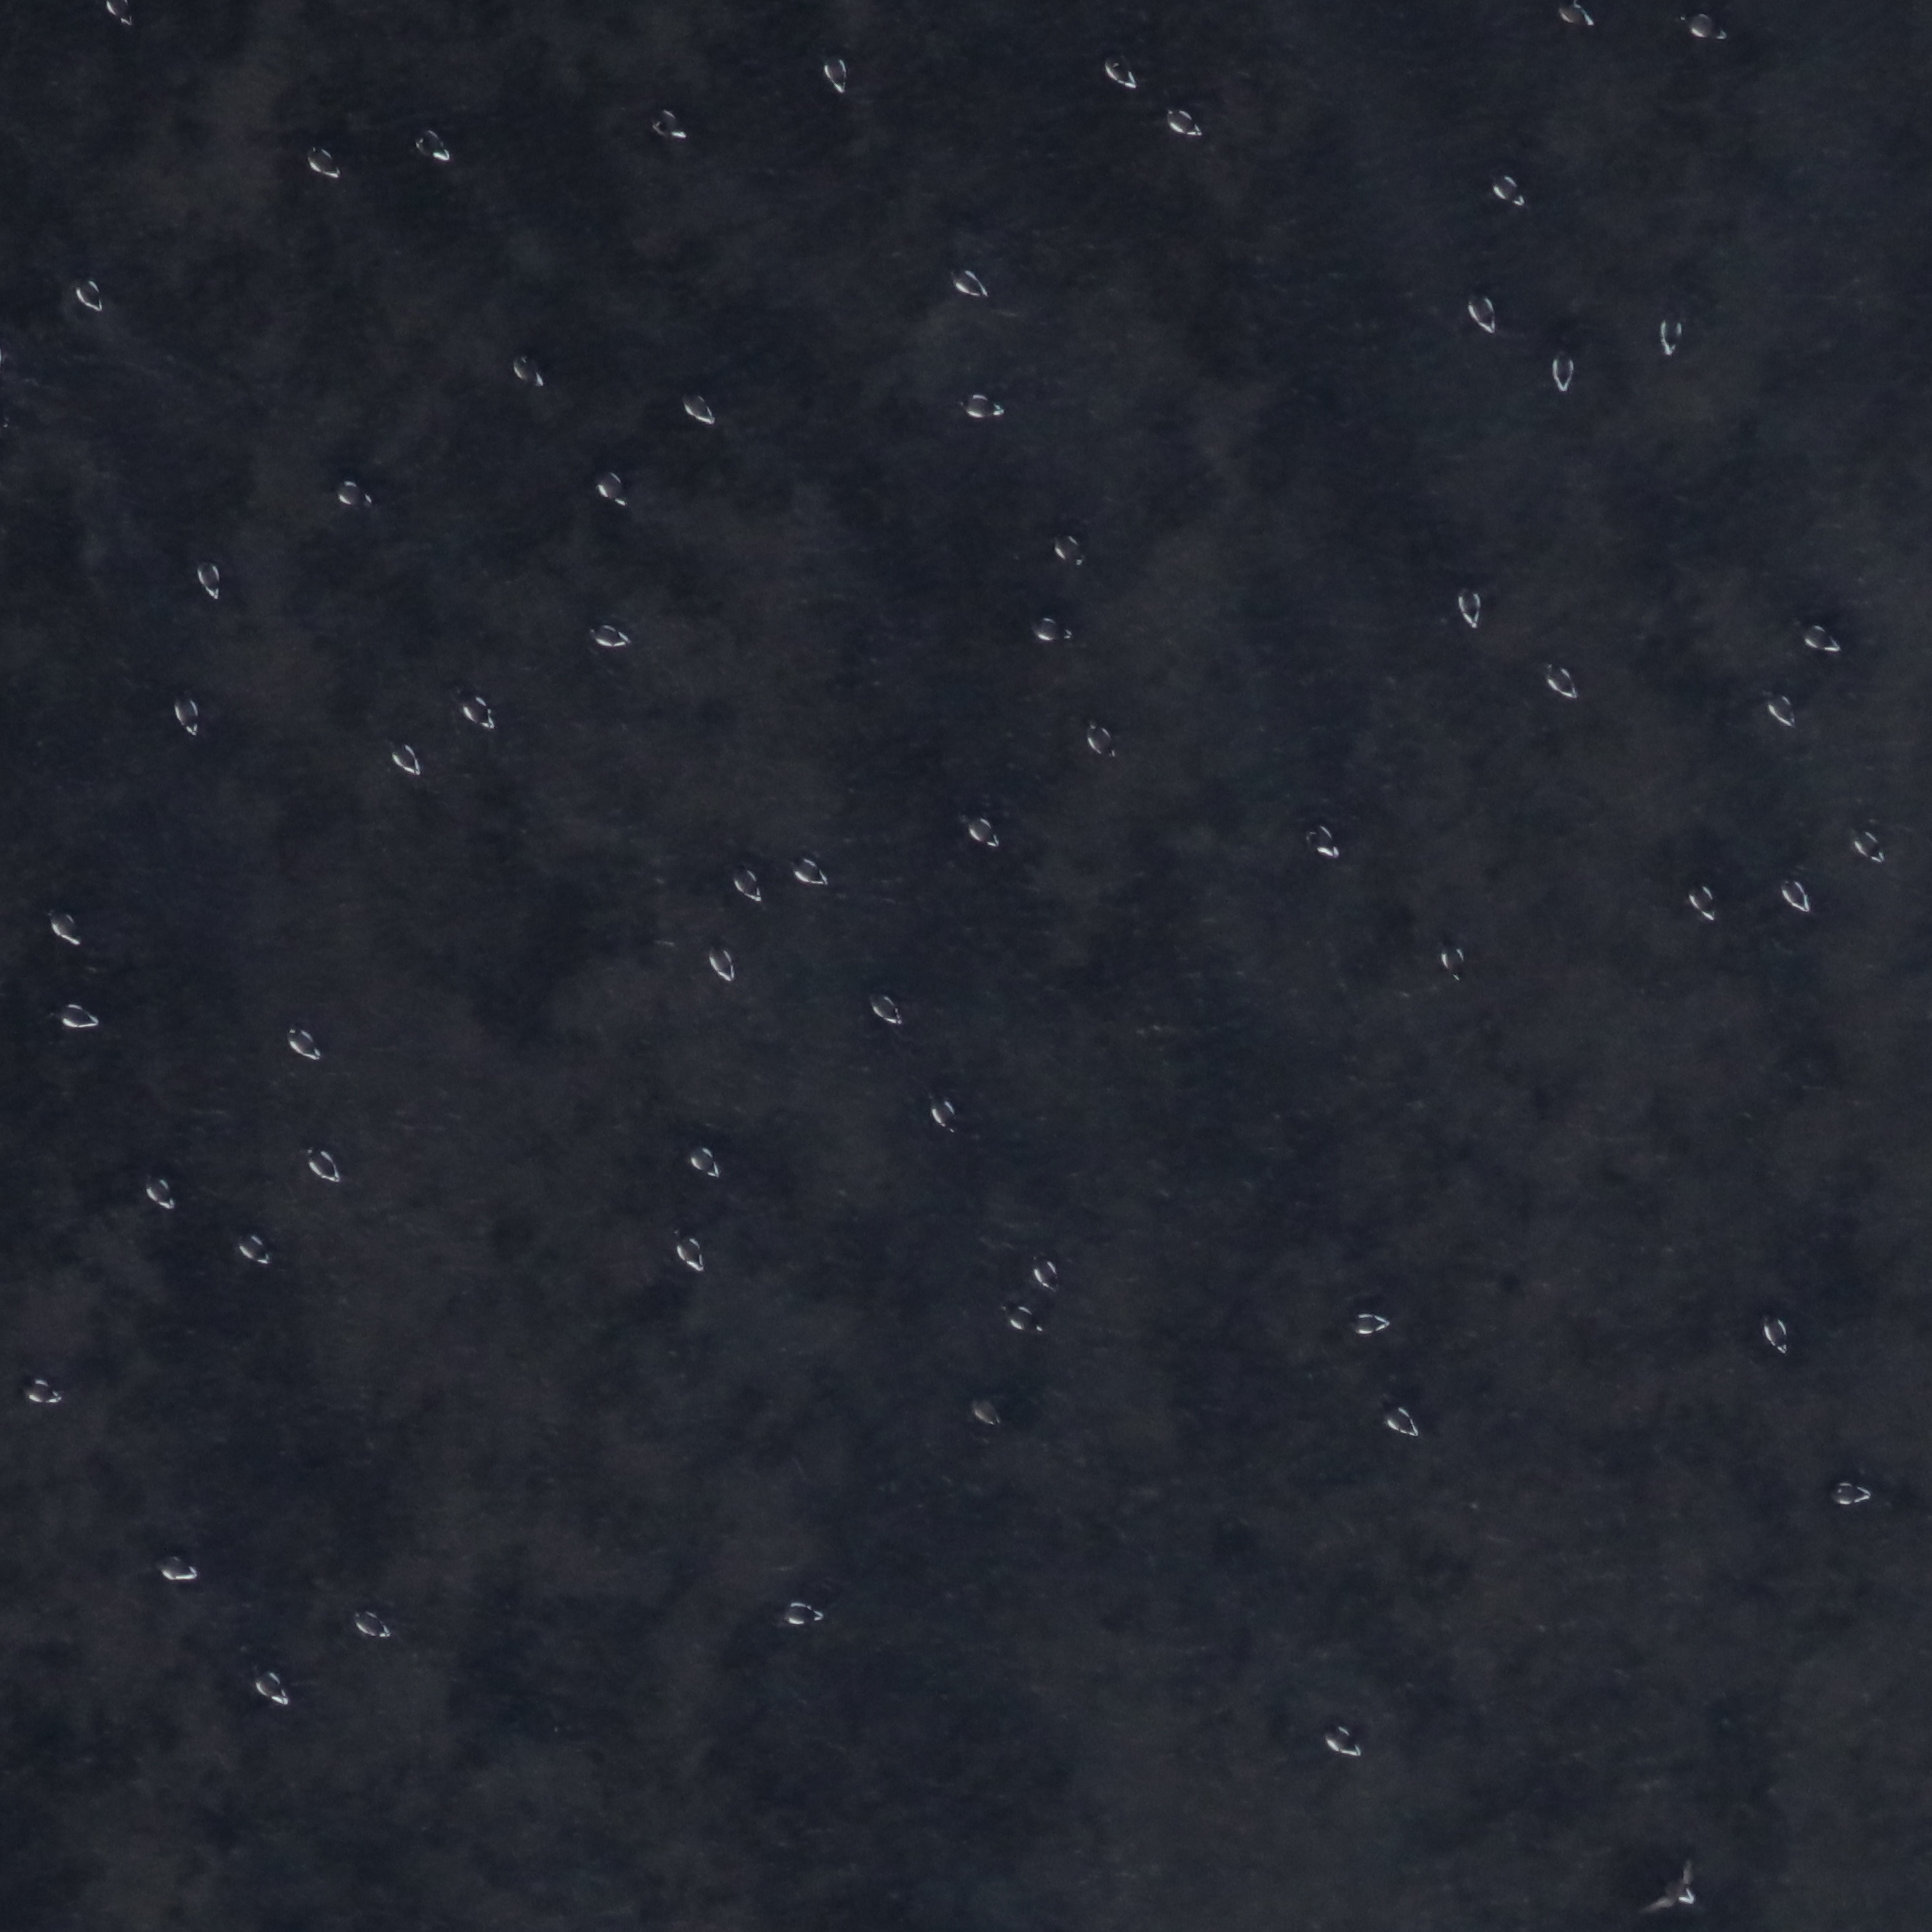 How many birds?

65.